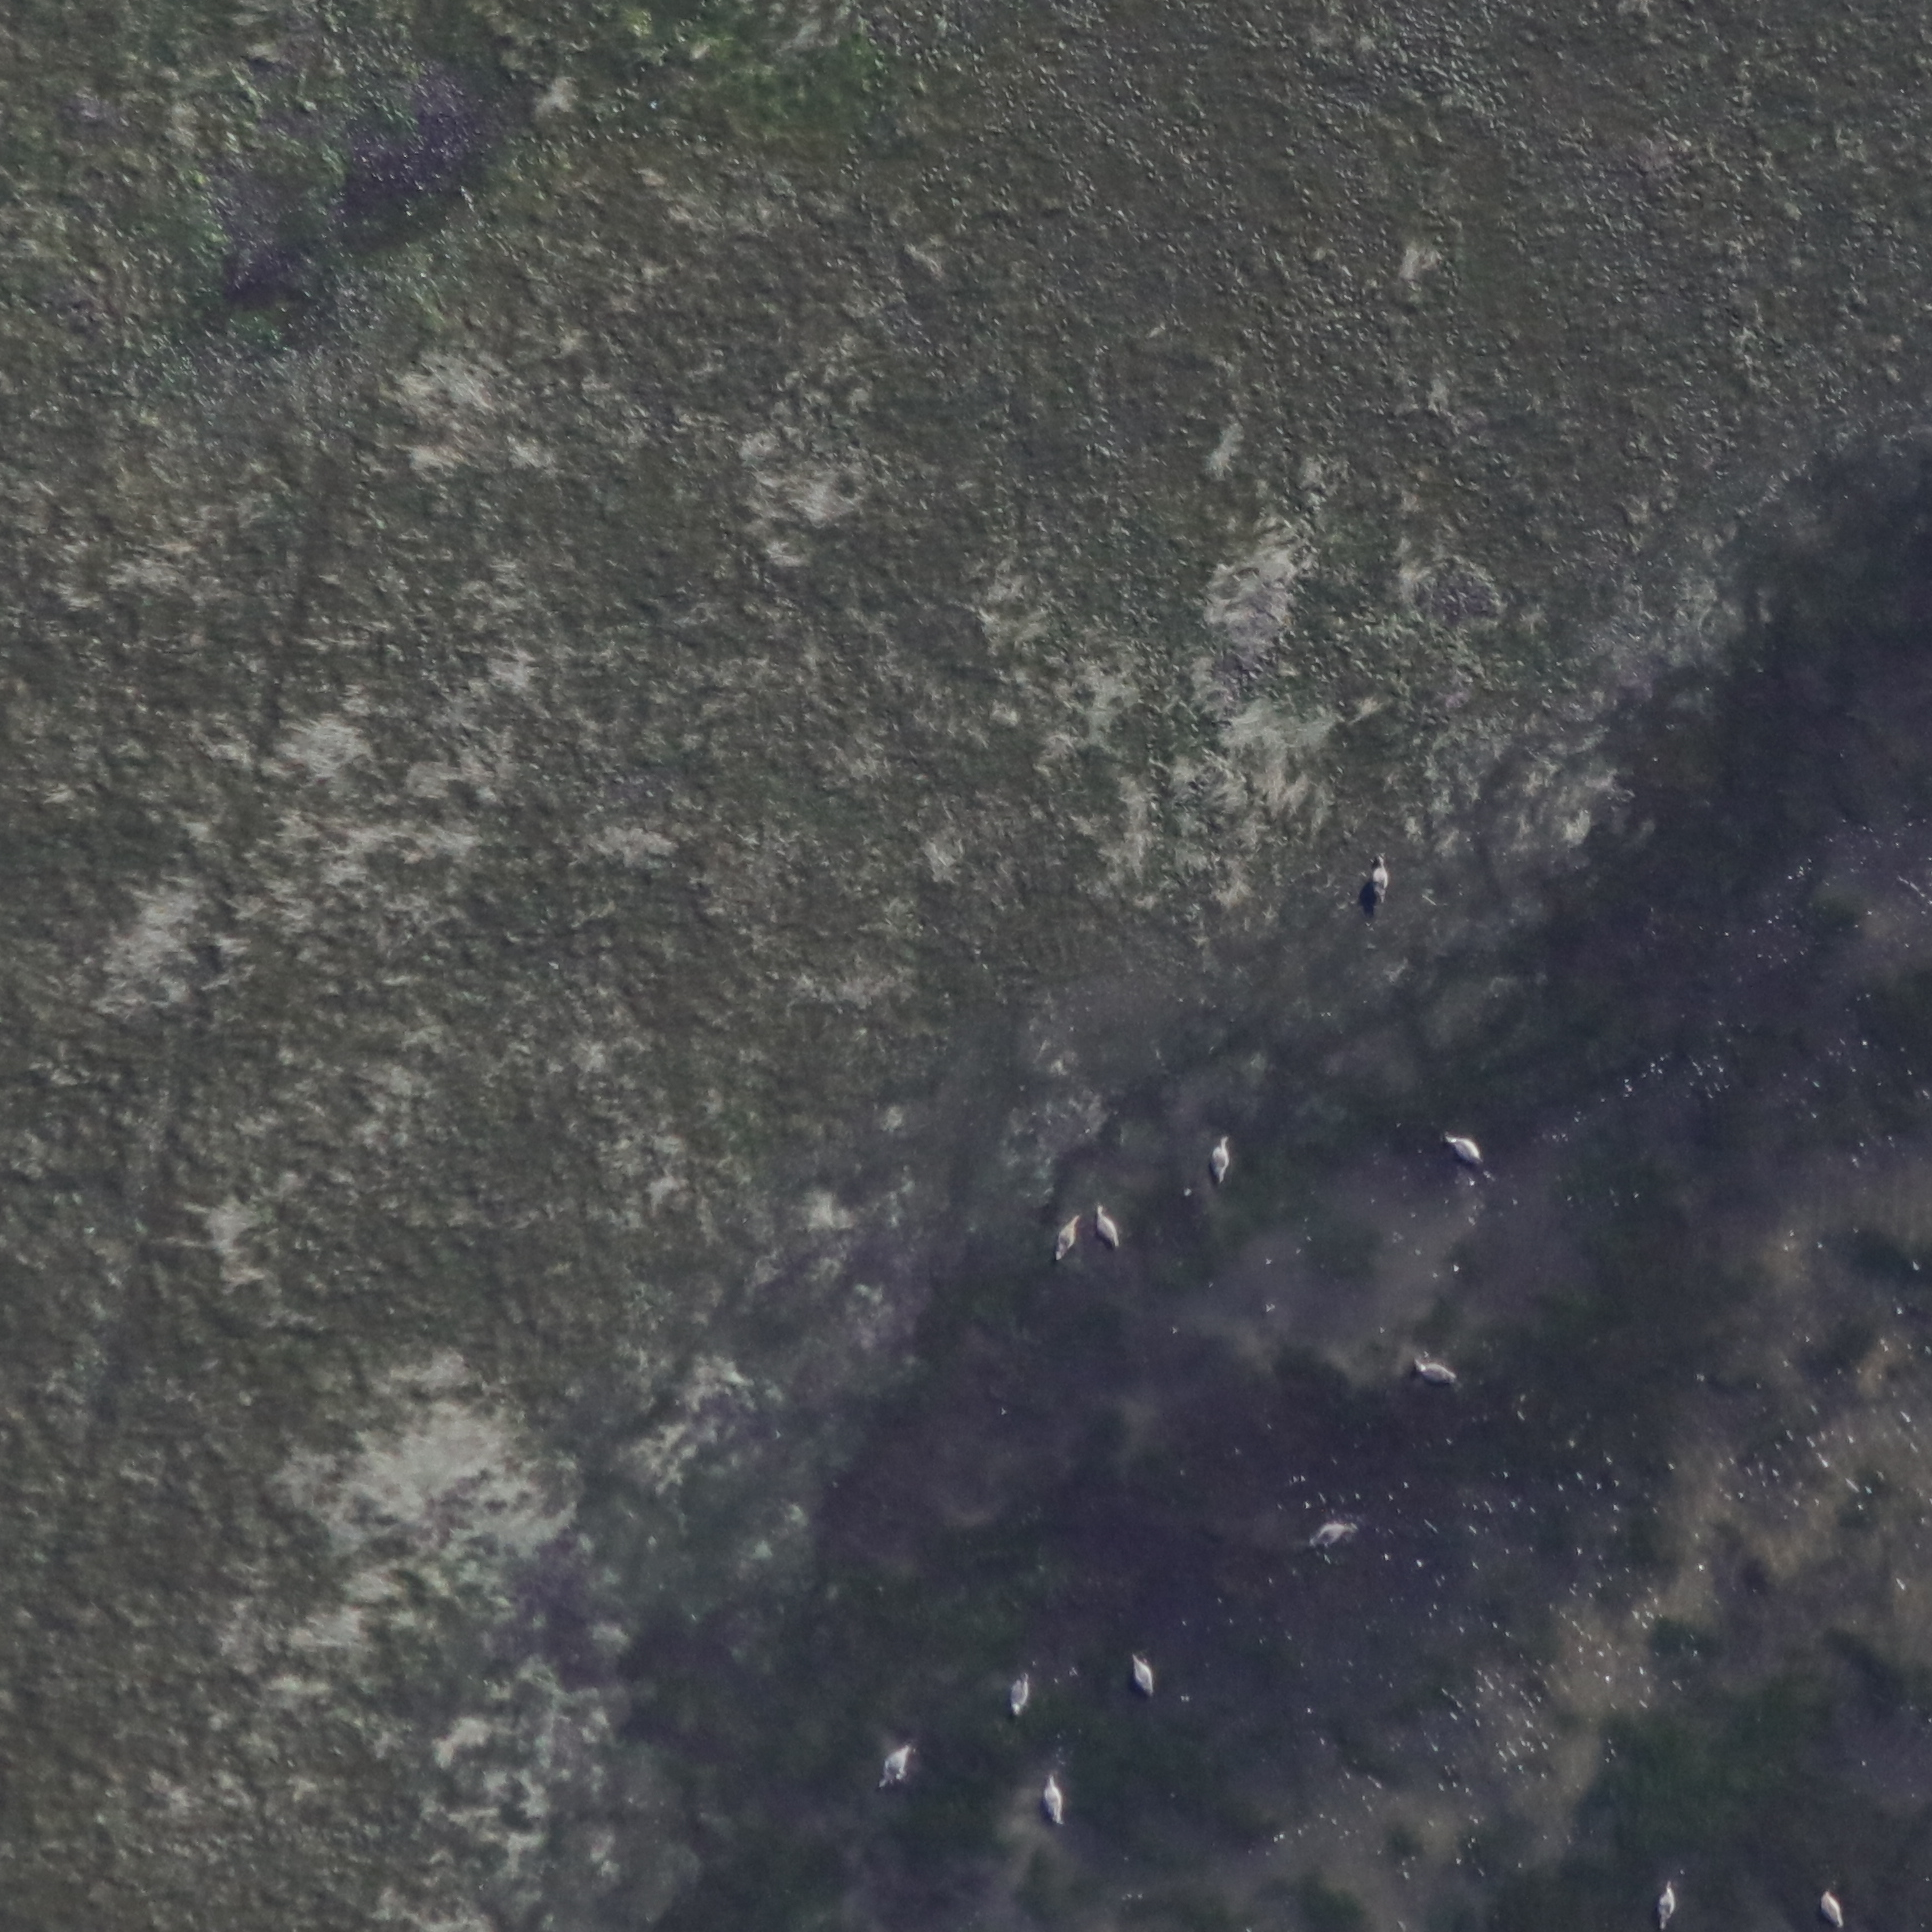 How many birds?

13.